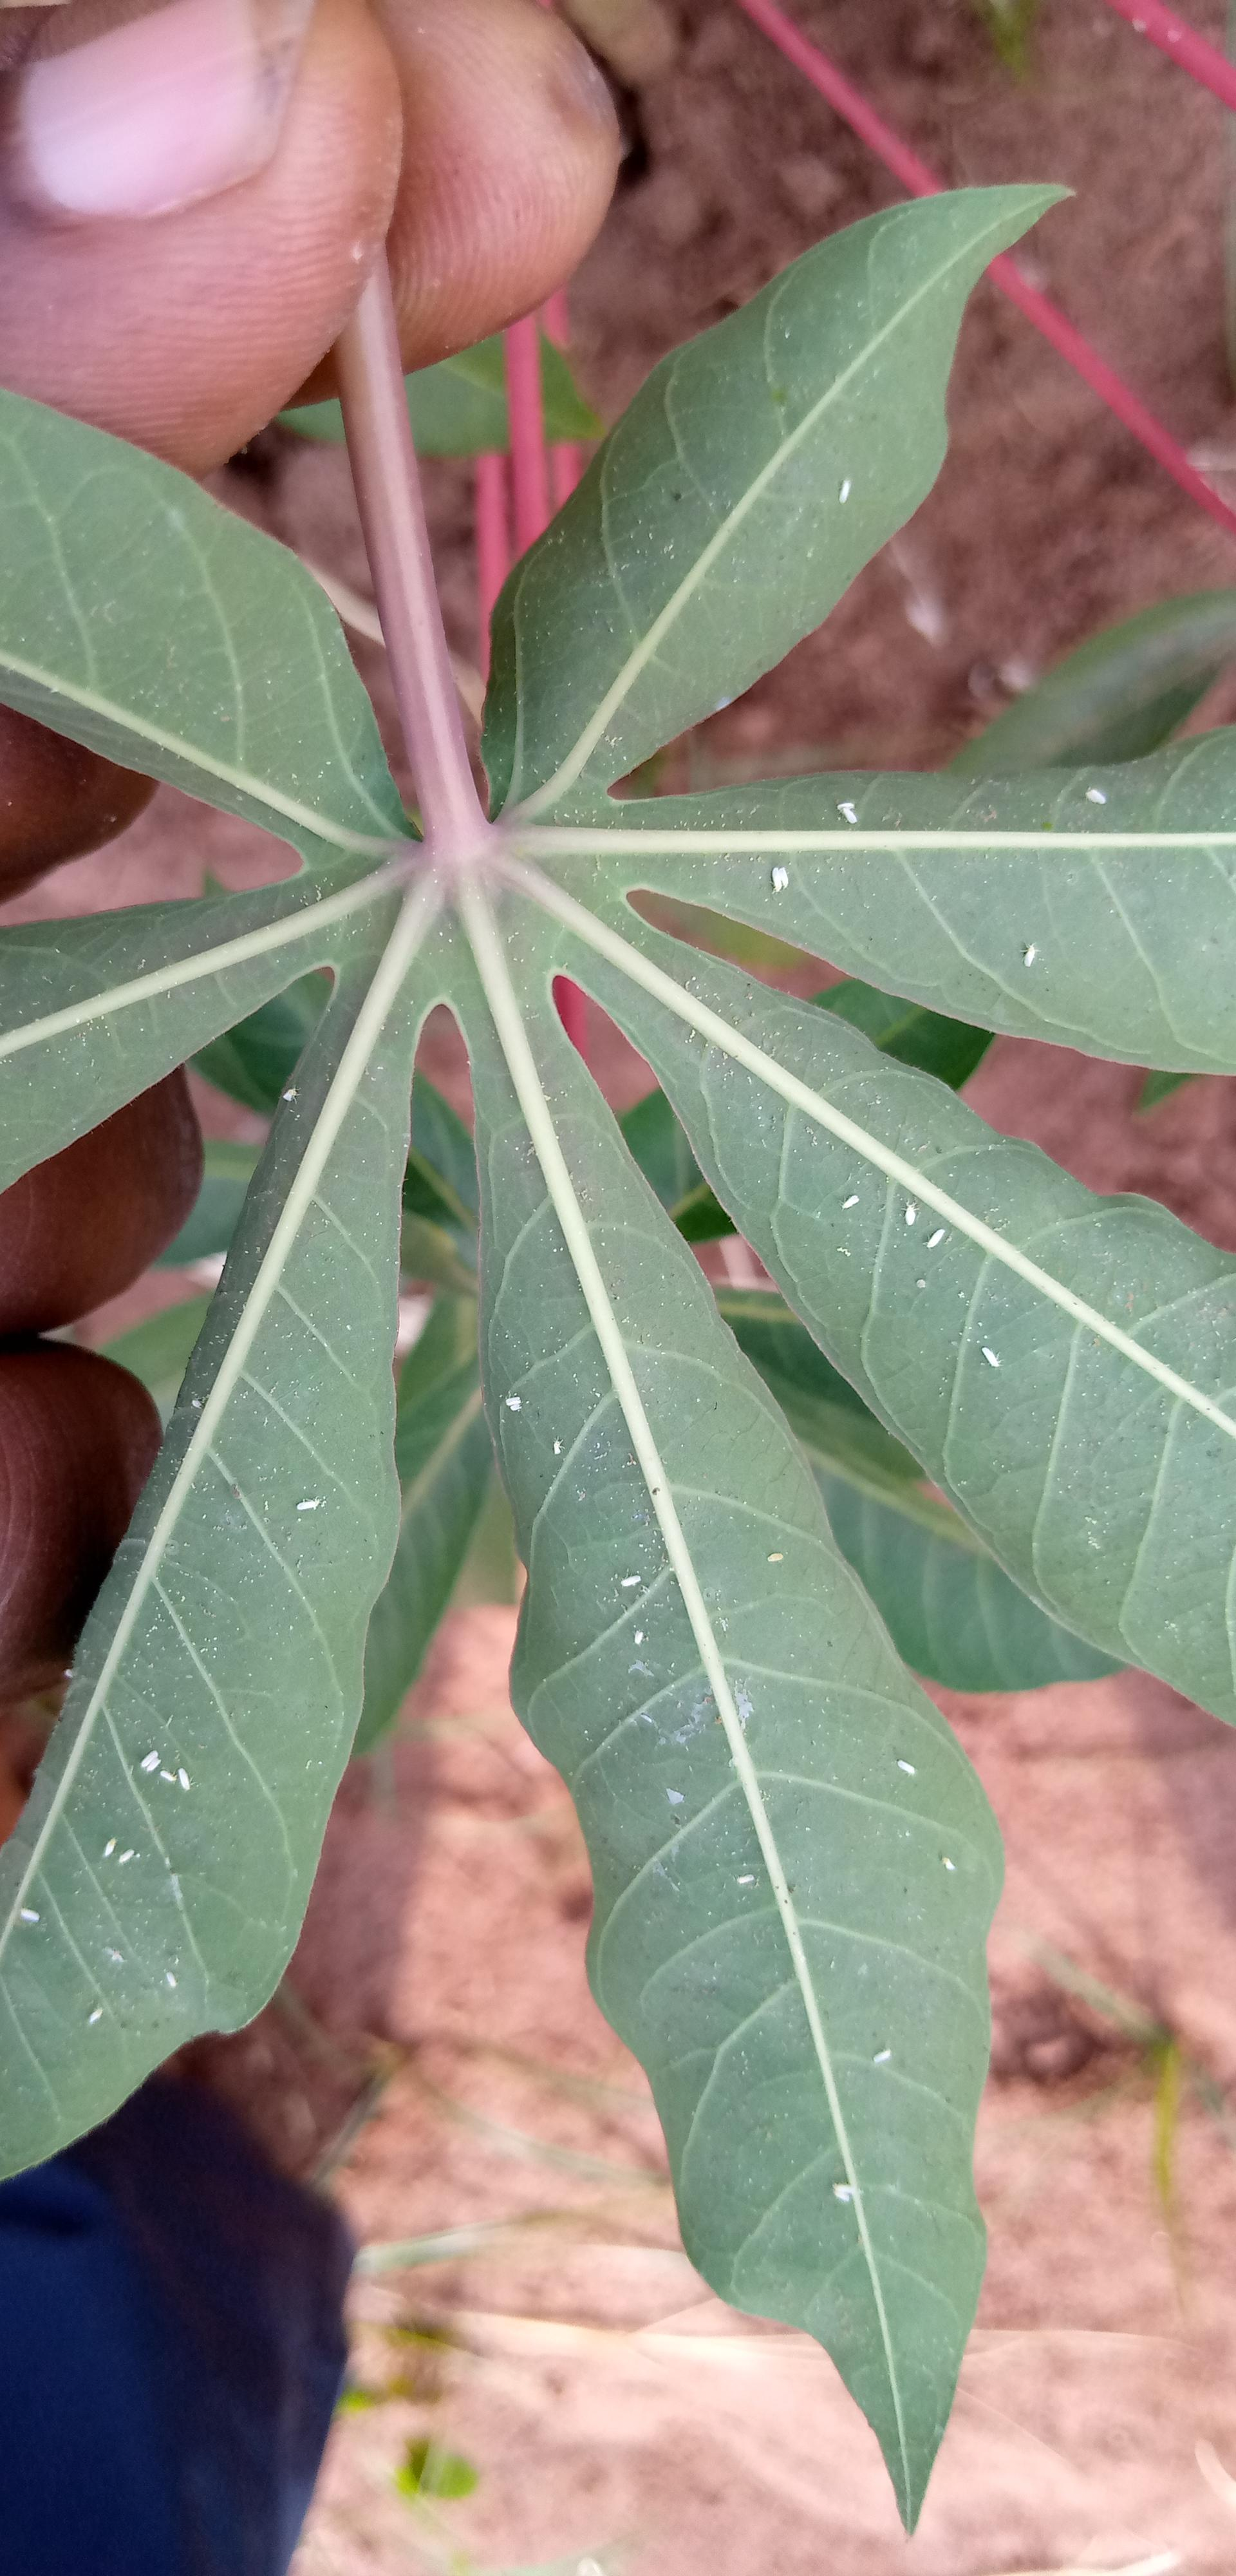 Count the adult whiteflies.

34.